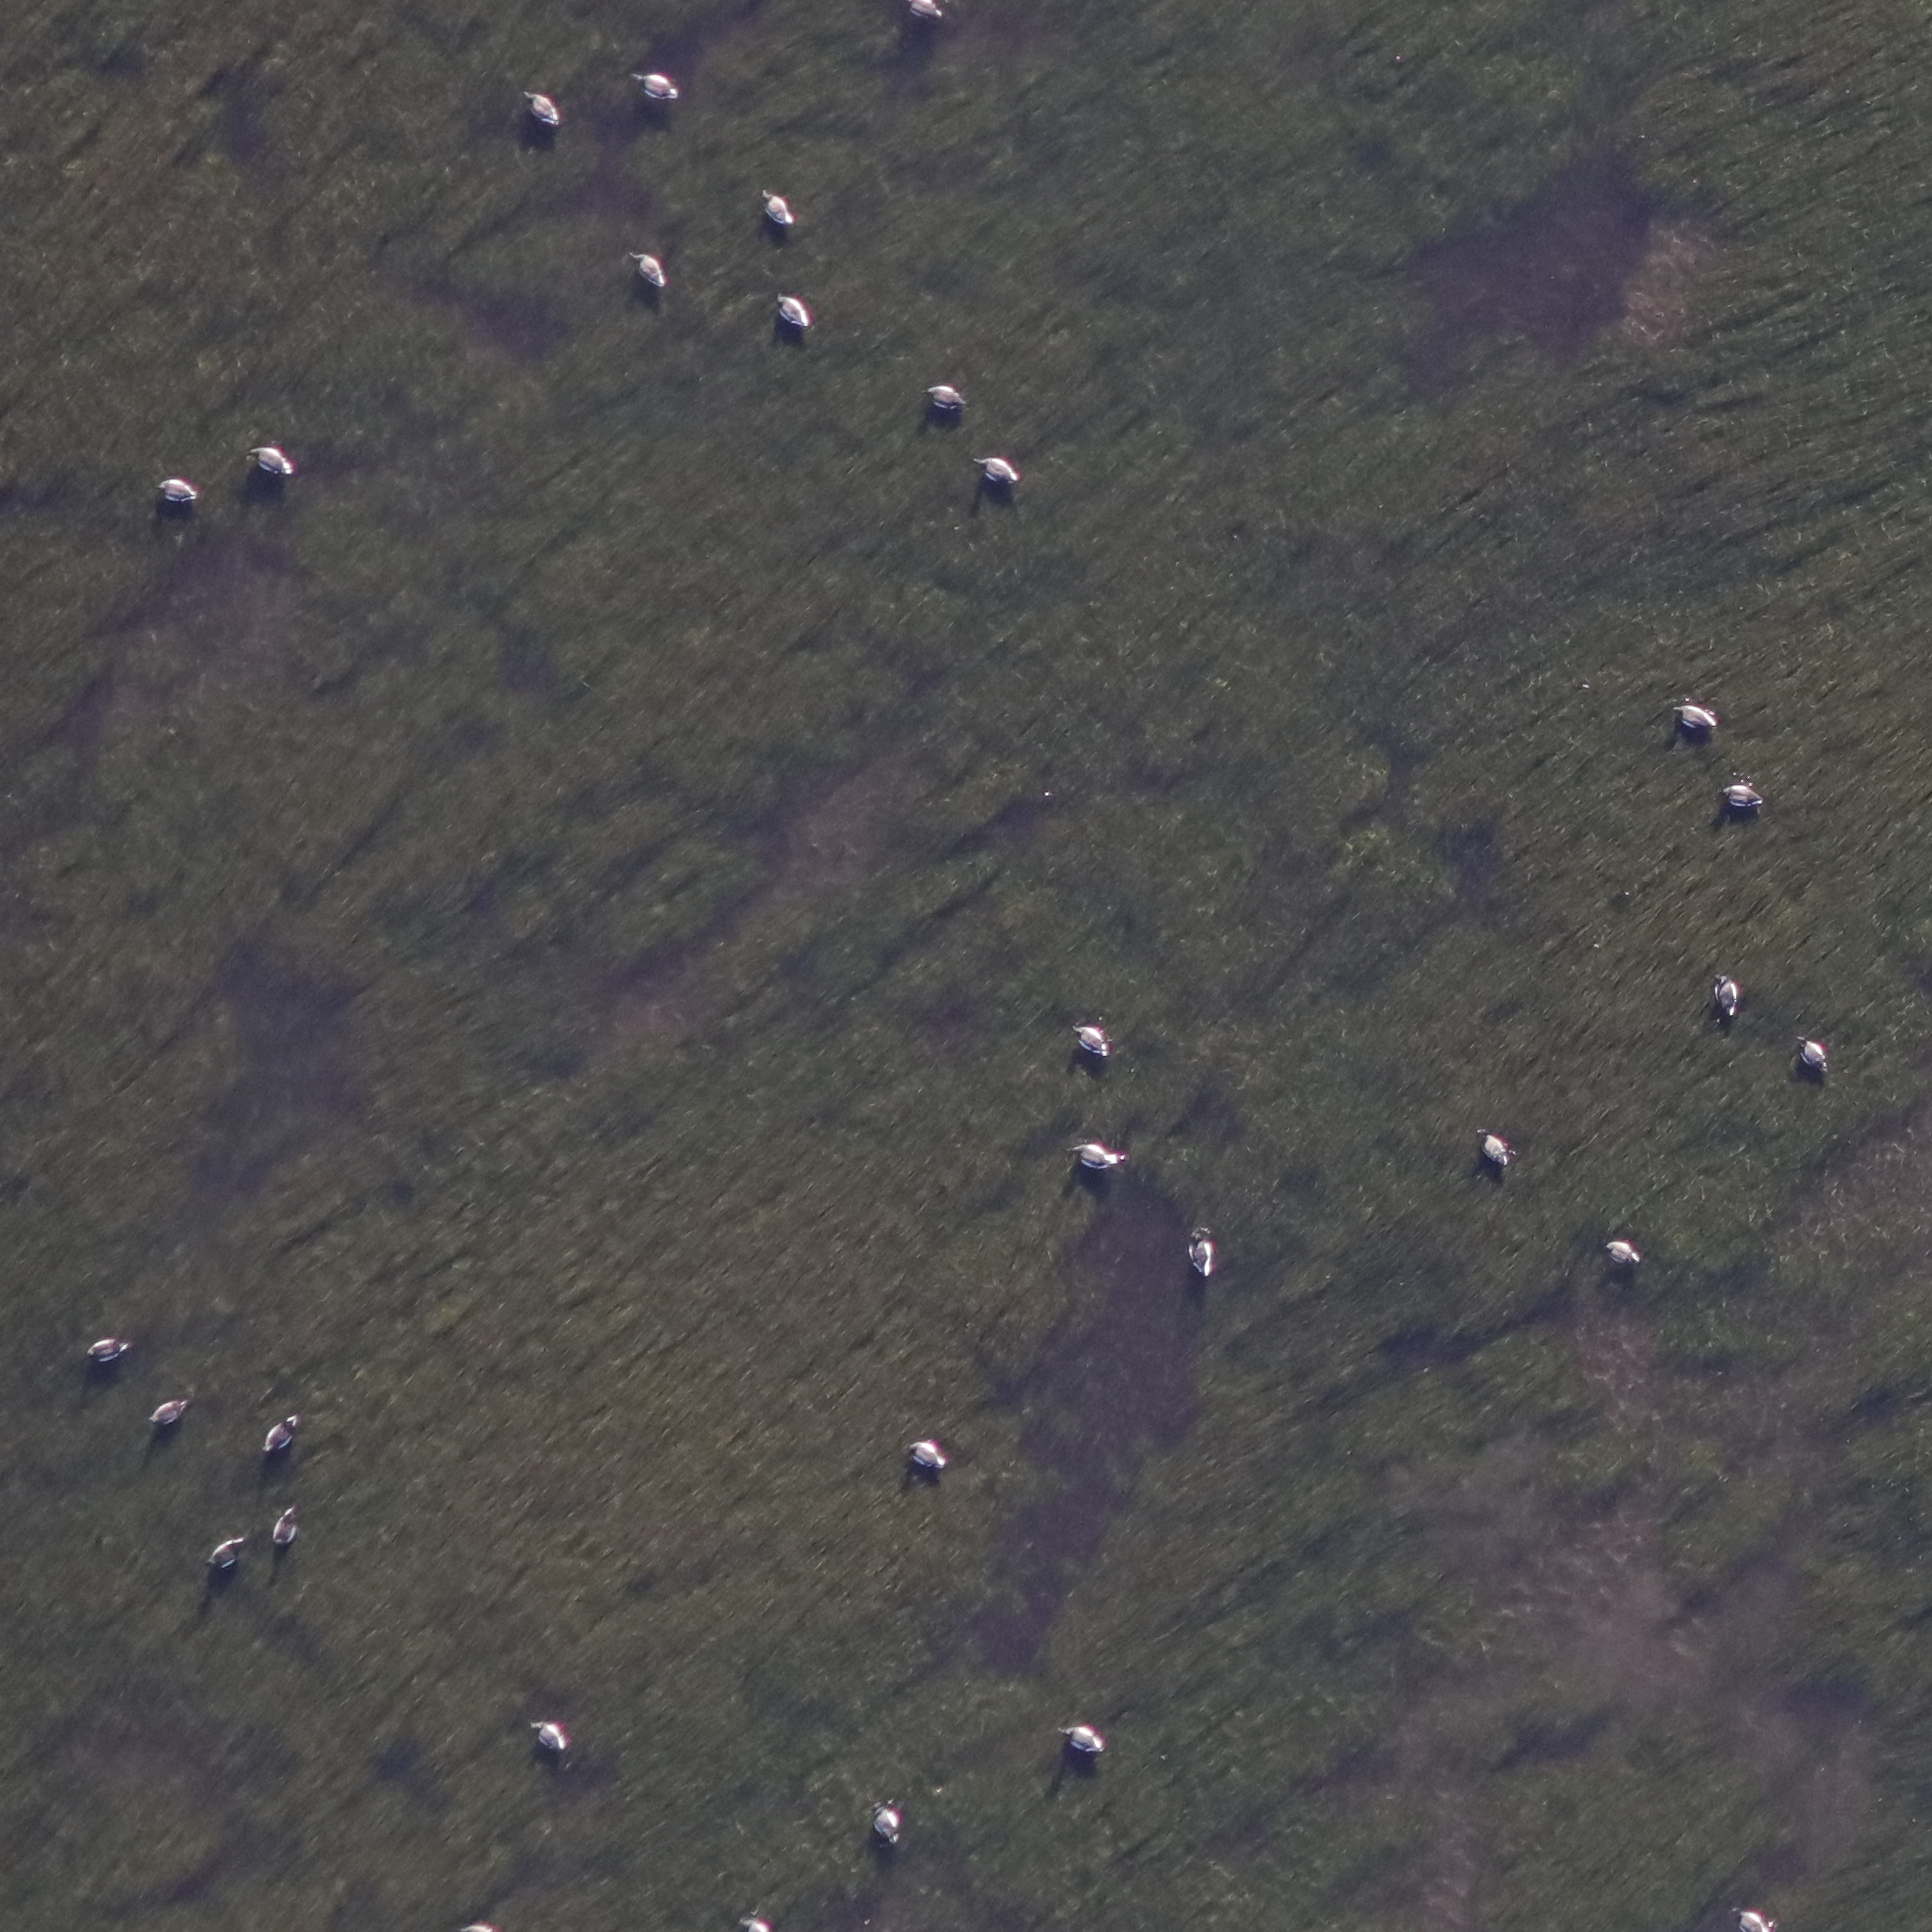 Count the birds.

29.